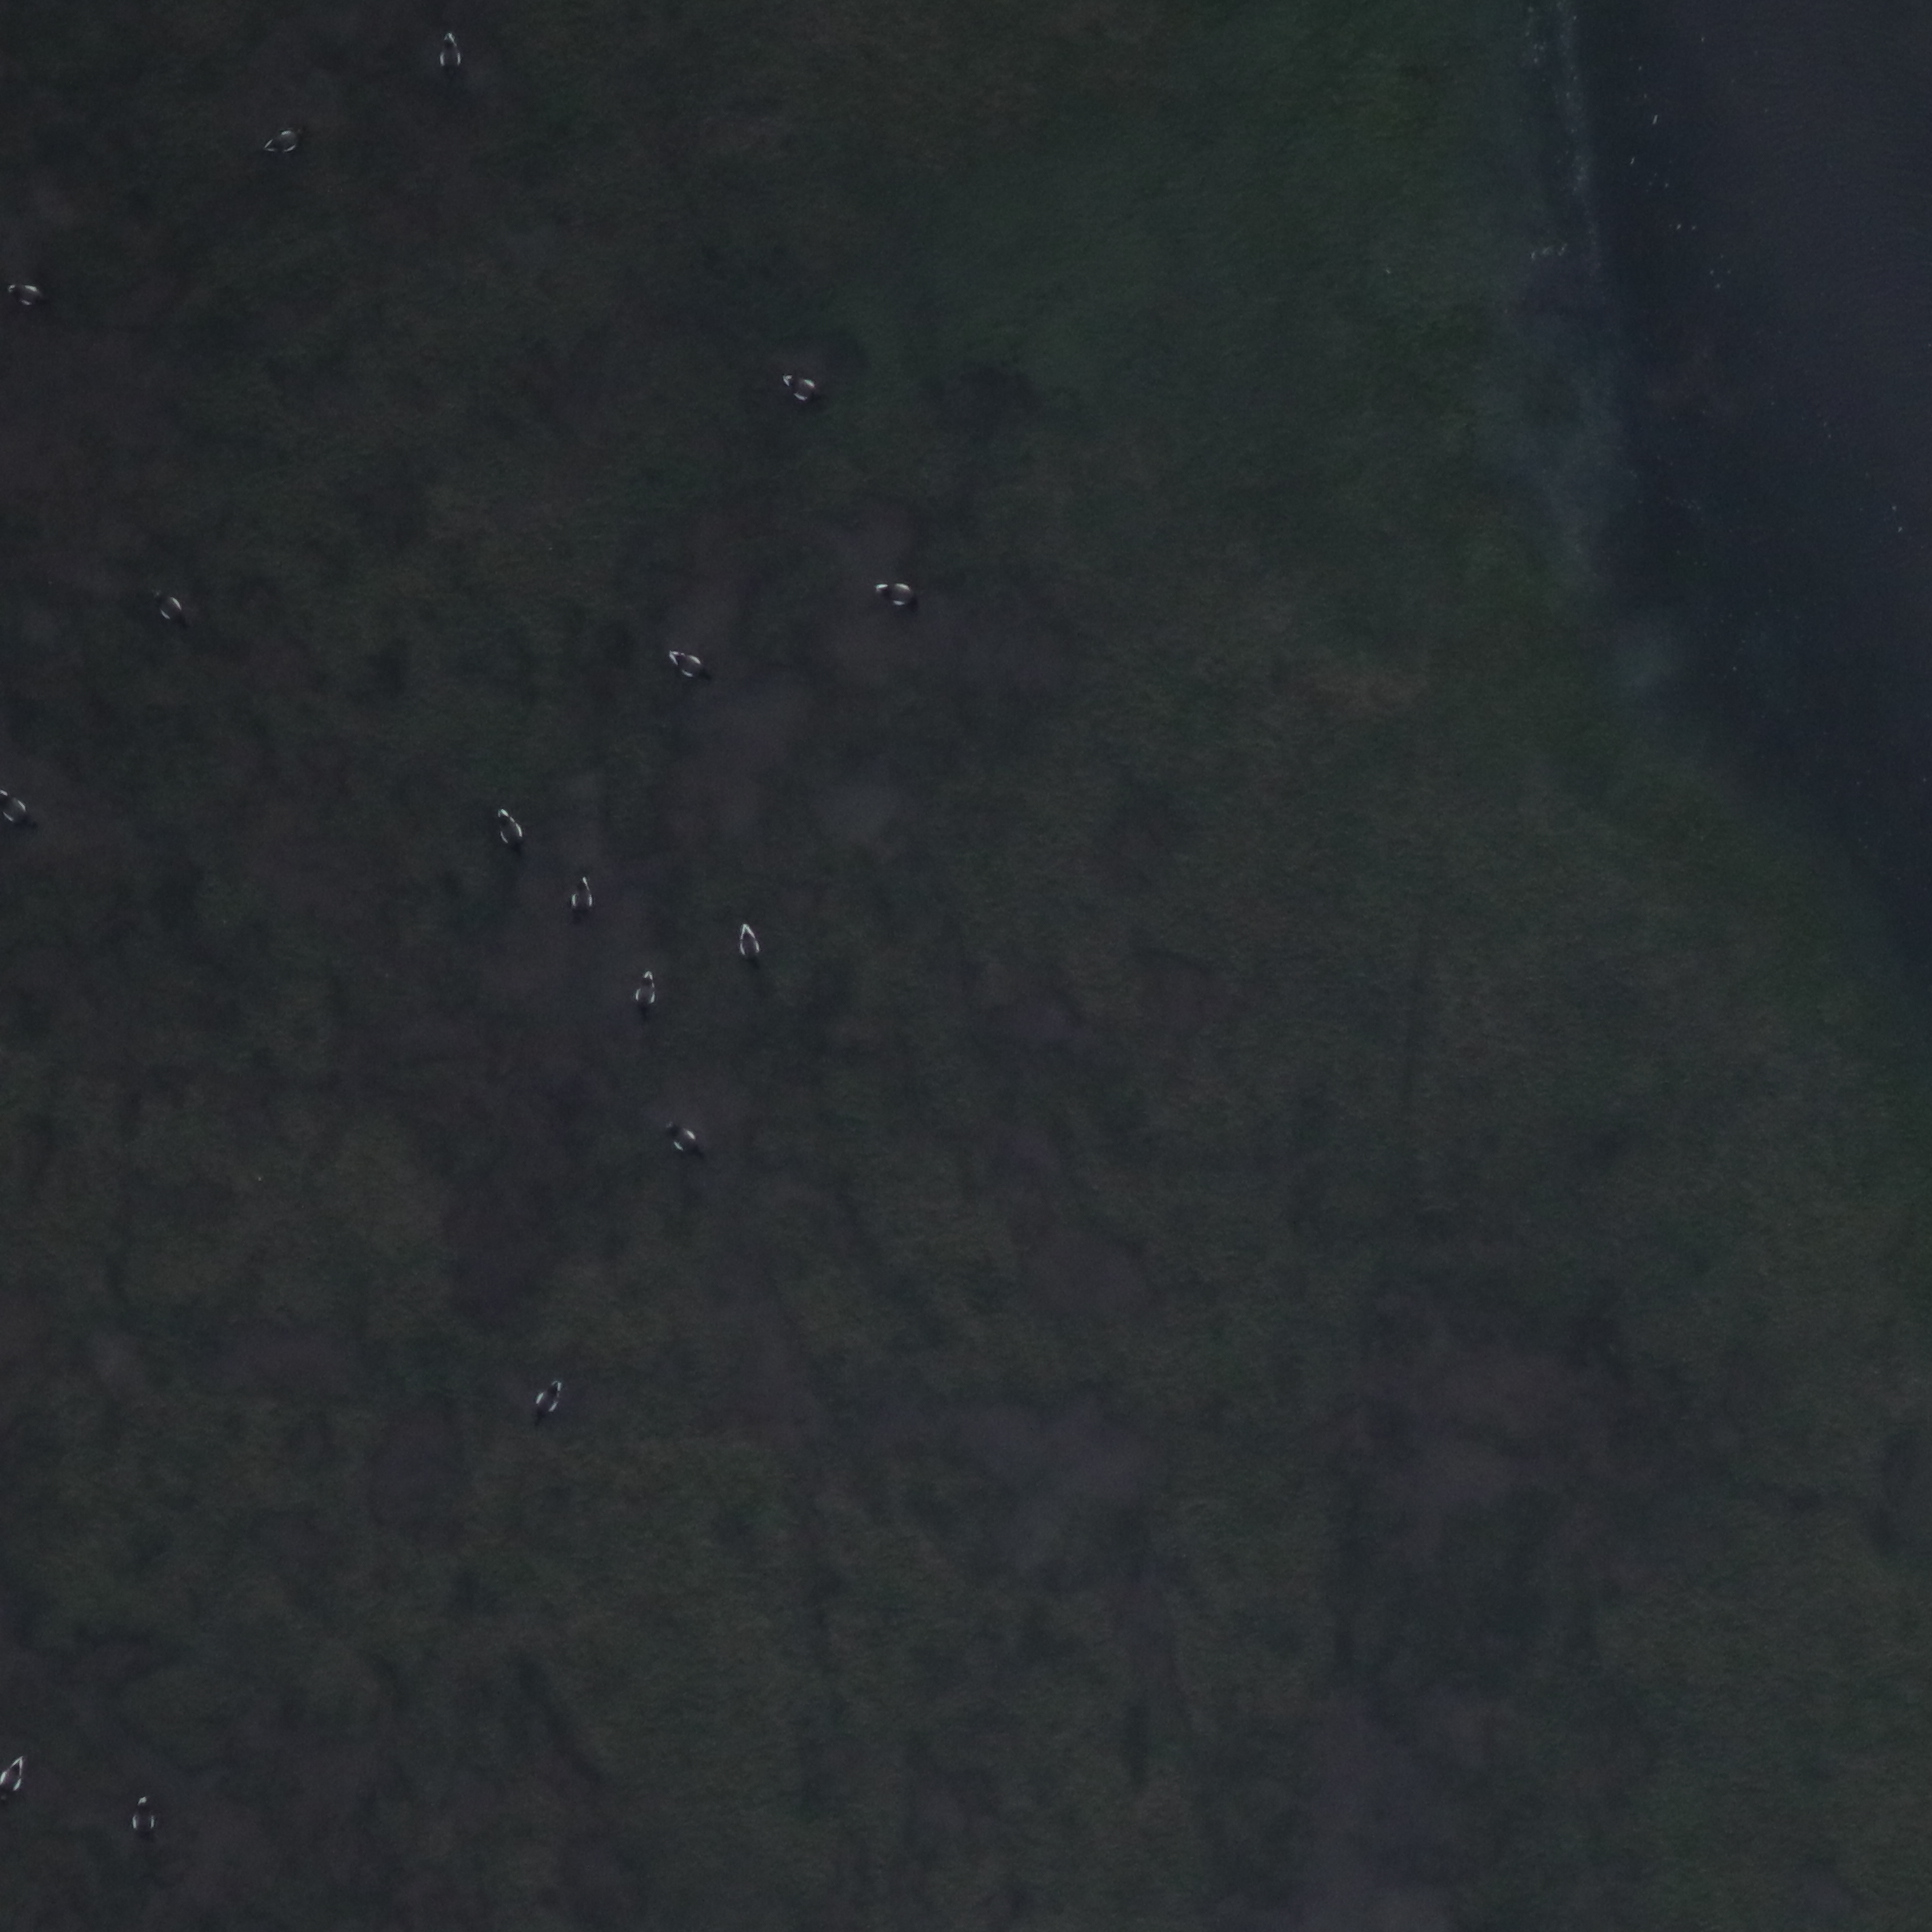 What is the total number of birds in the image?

16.